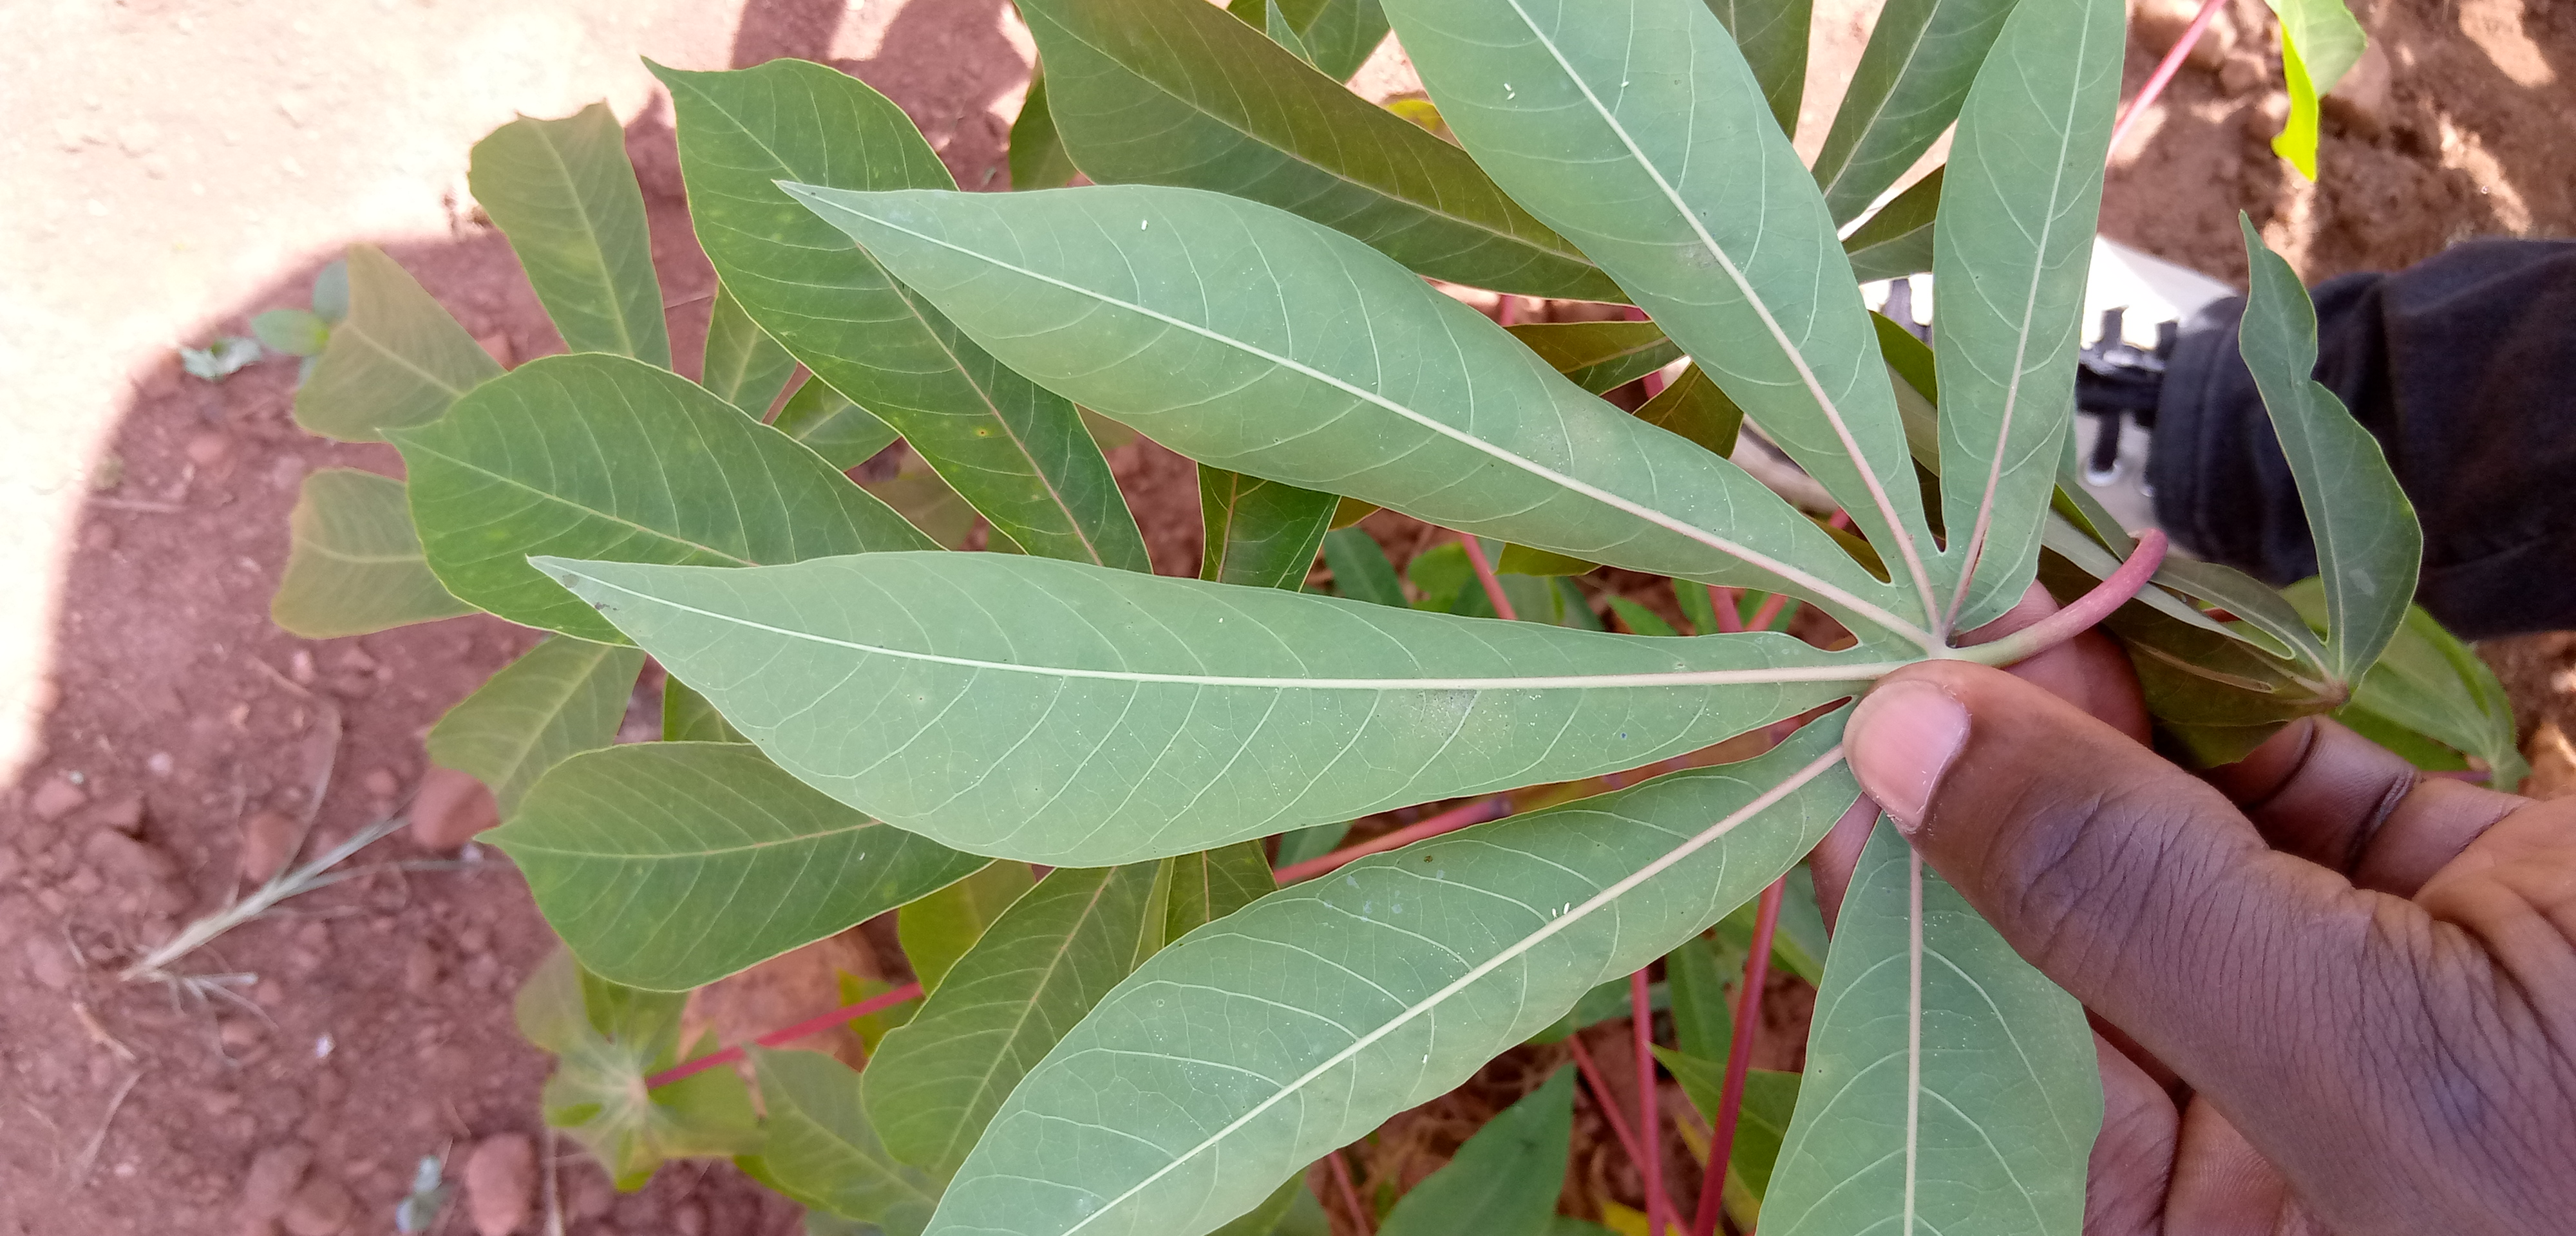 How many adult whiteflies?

8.